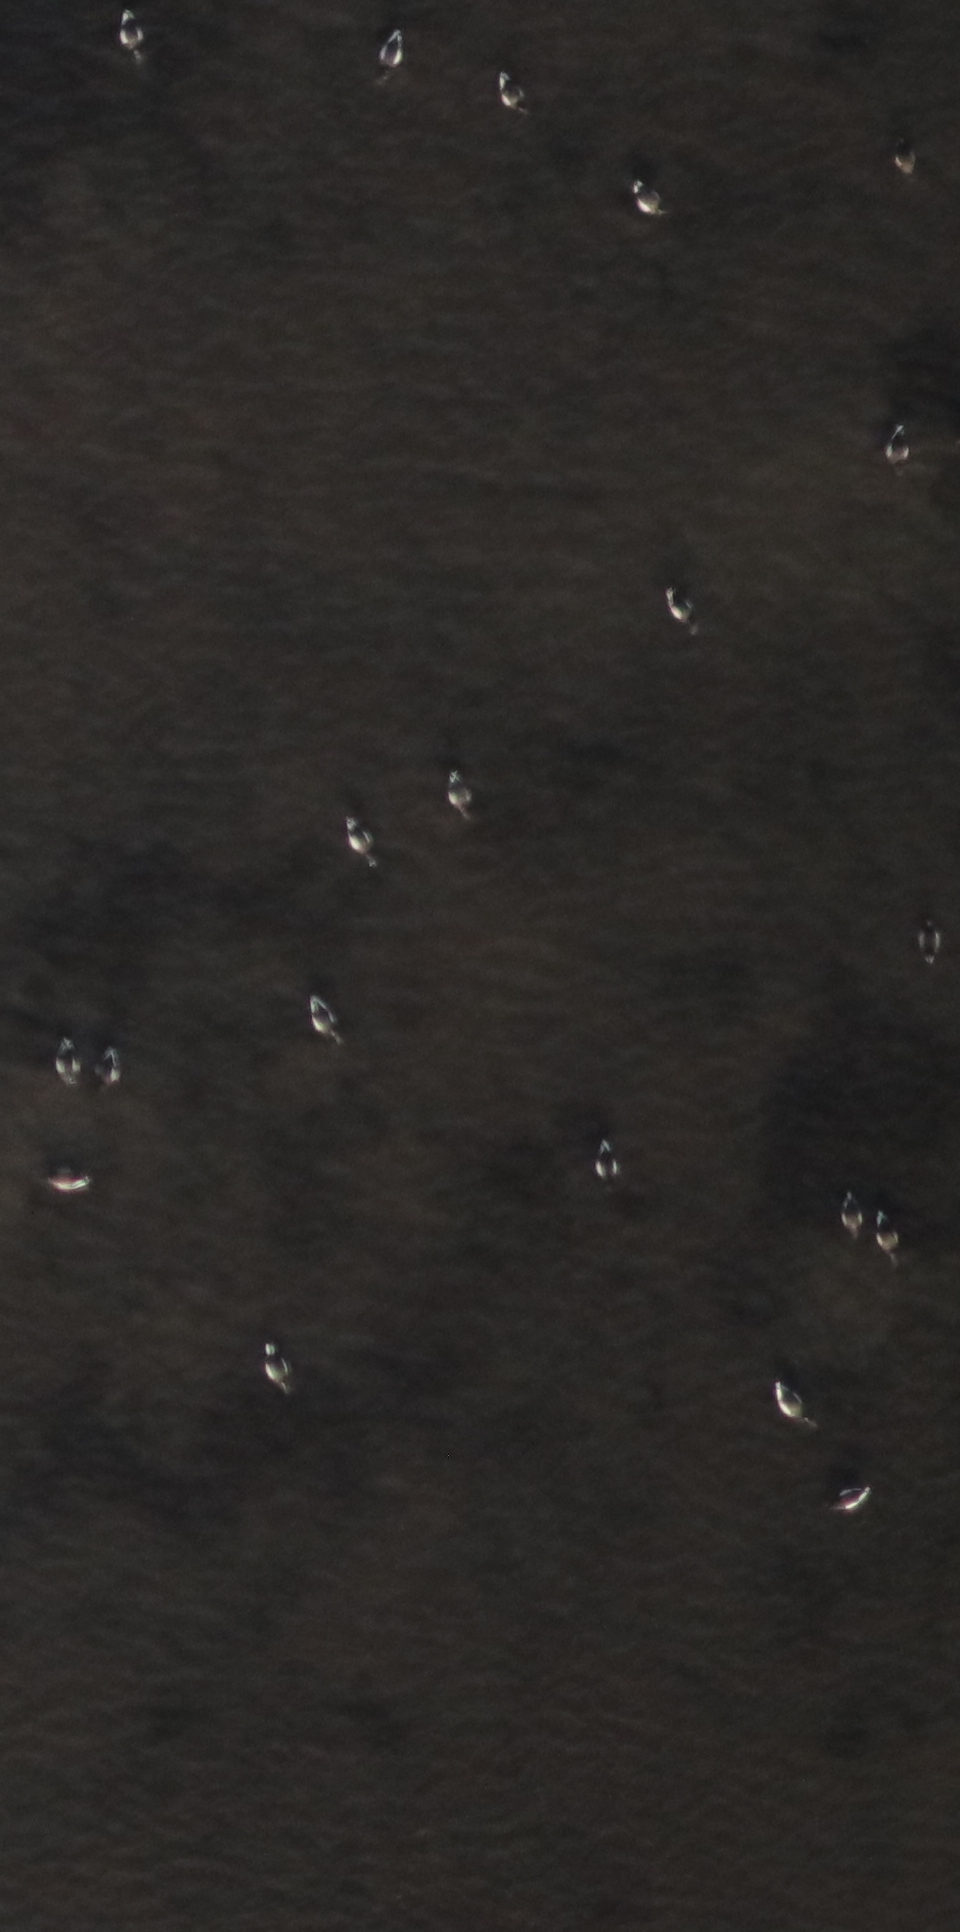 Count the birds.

20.